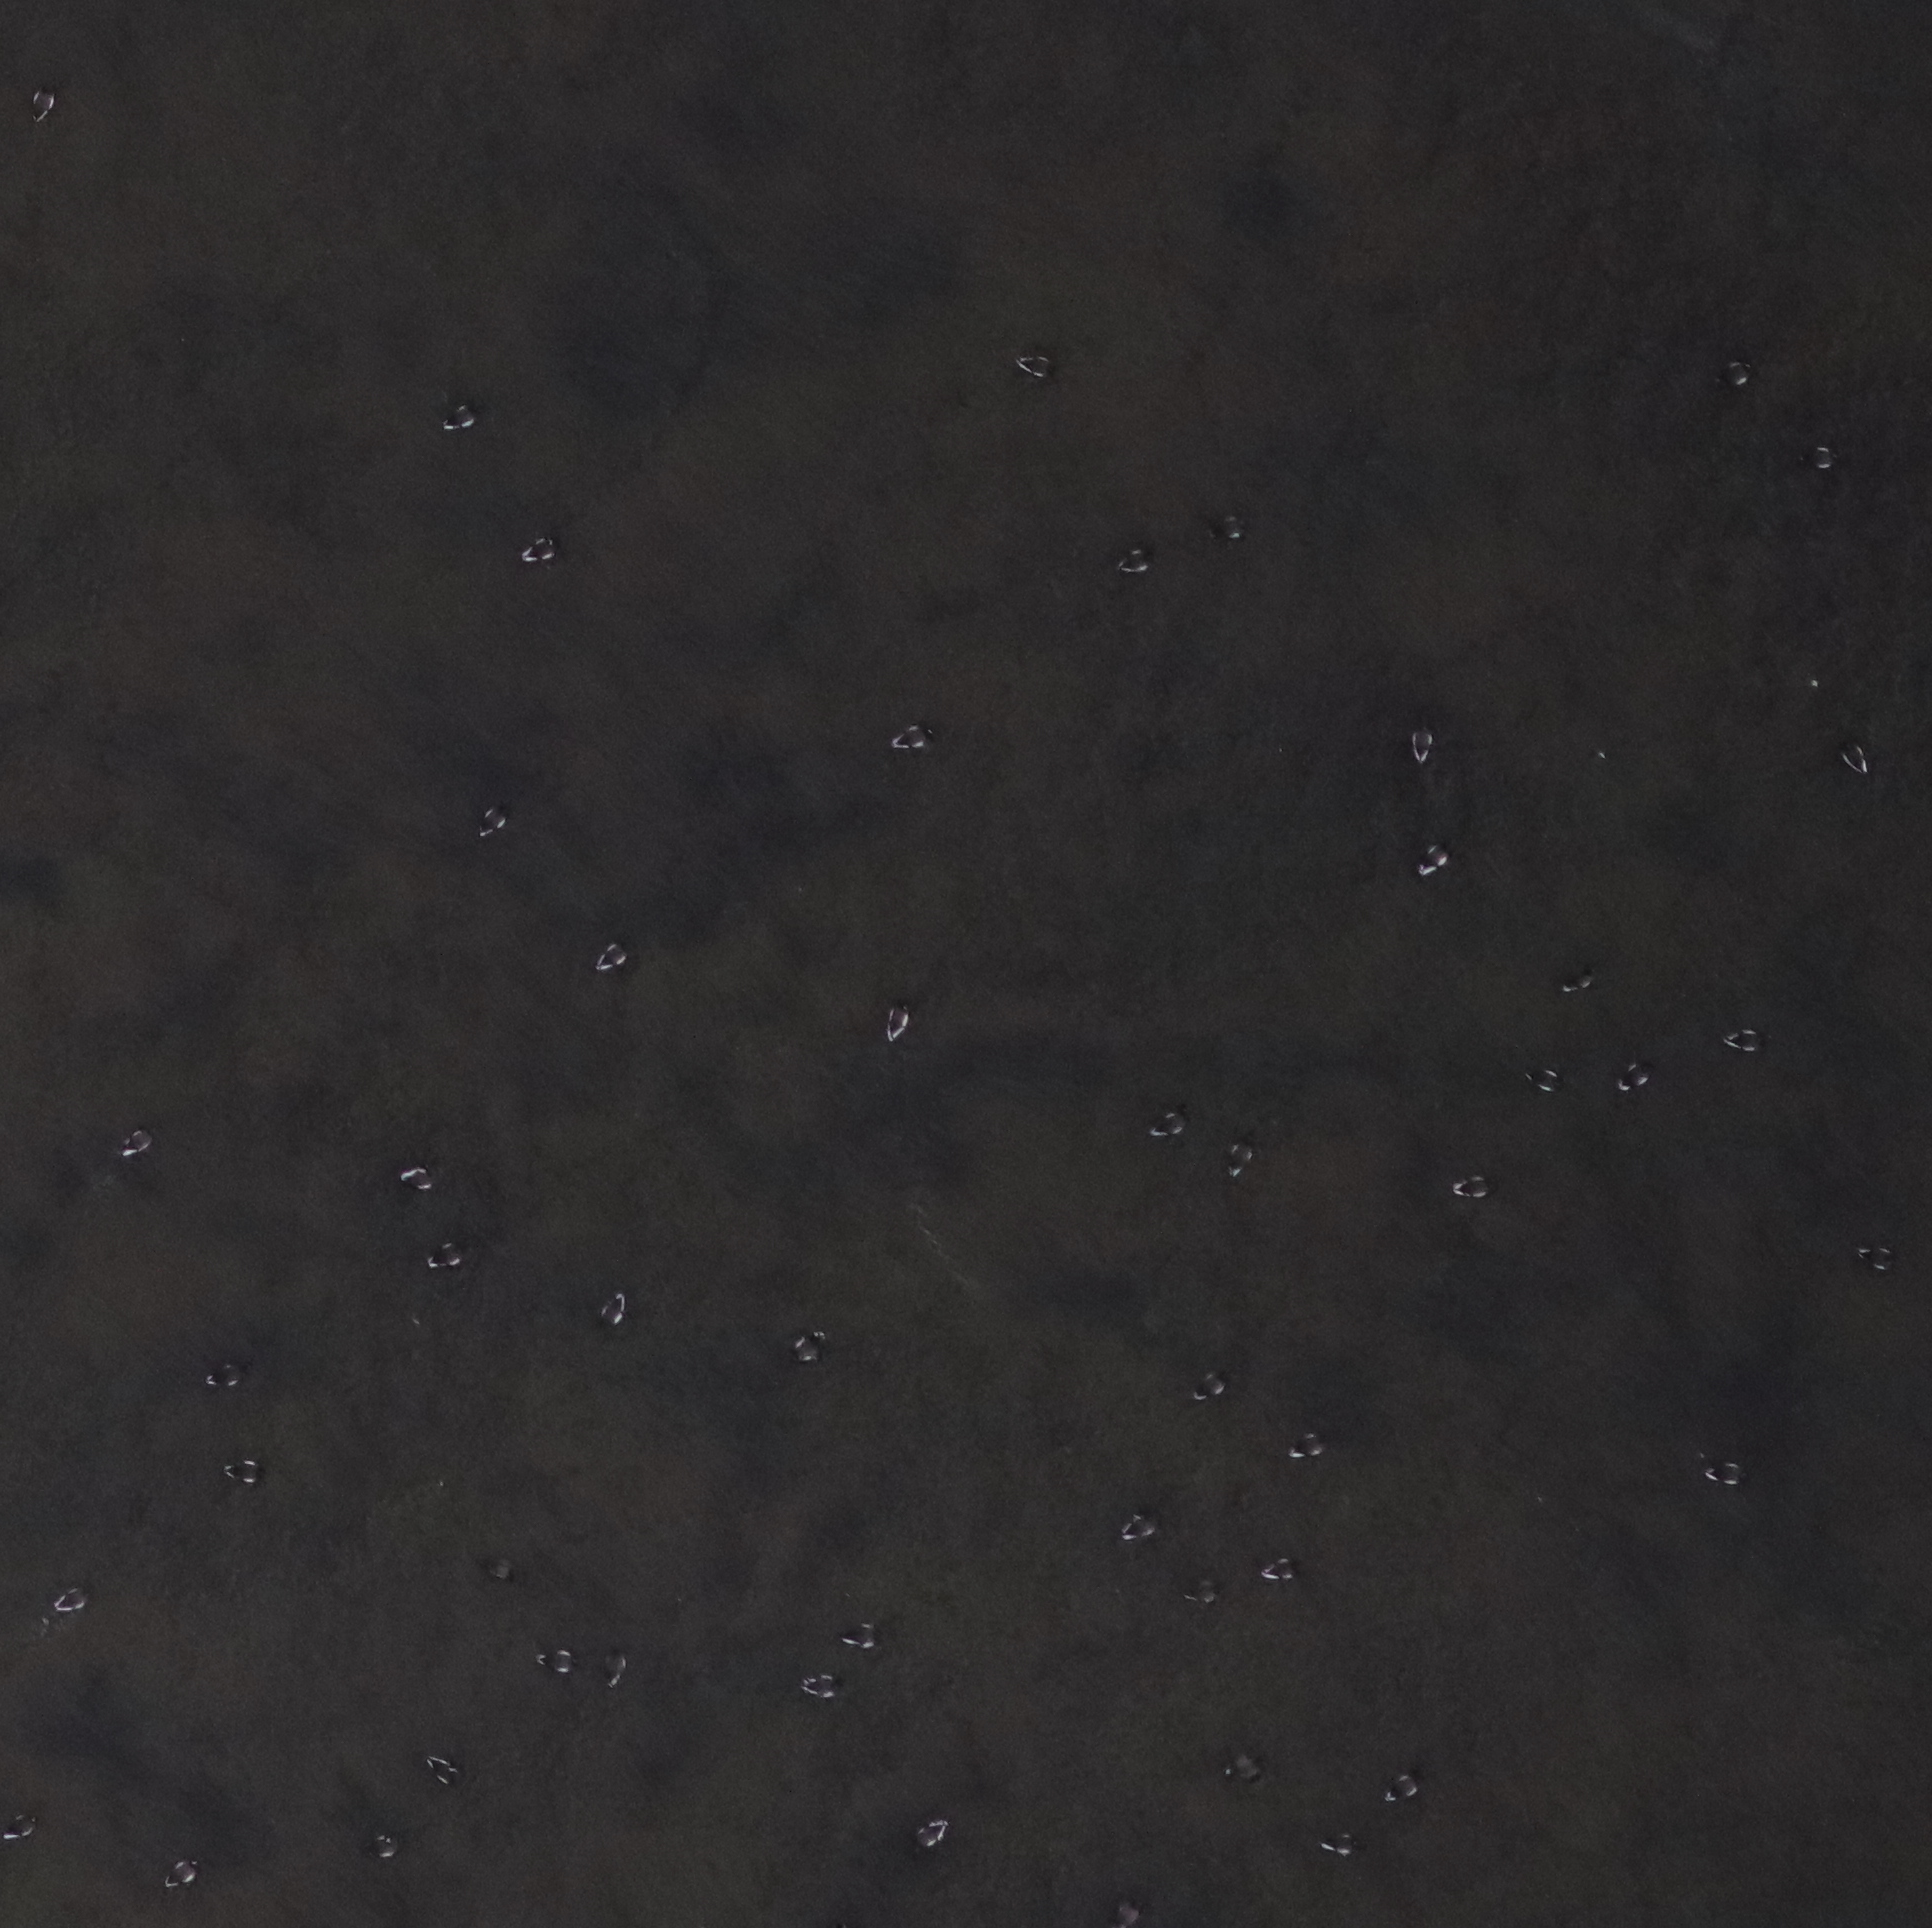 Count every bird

51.